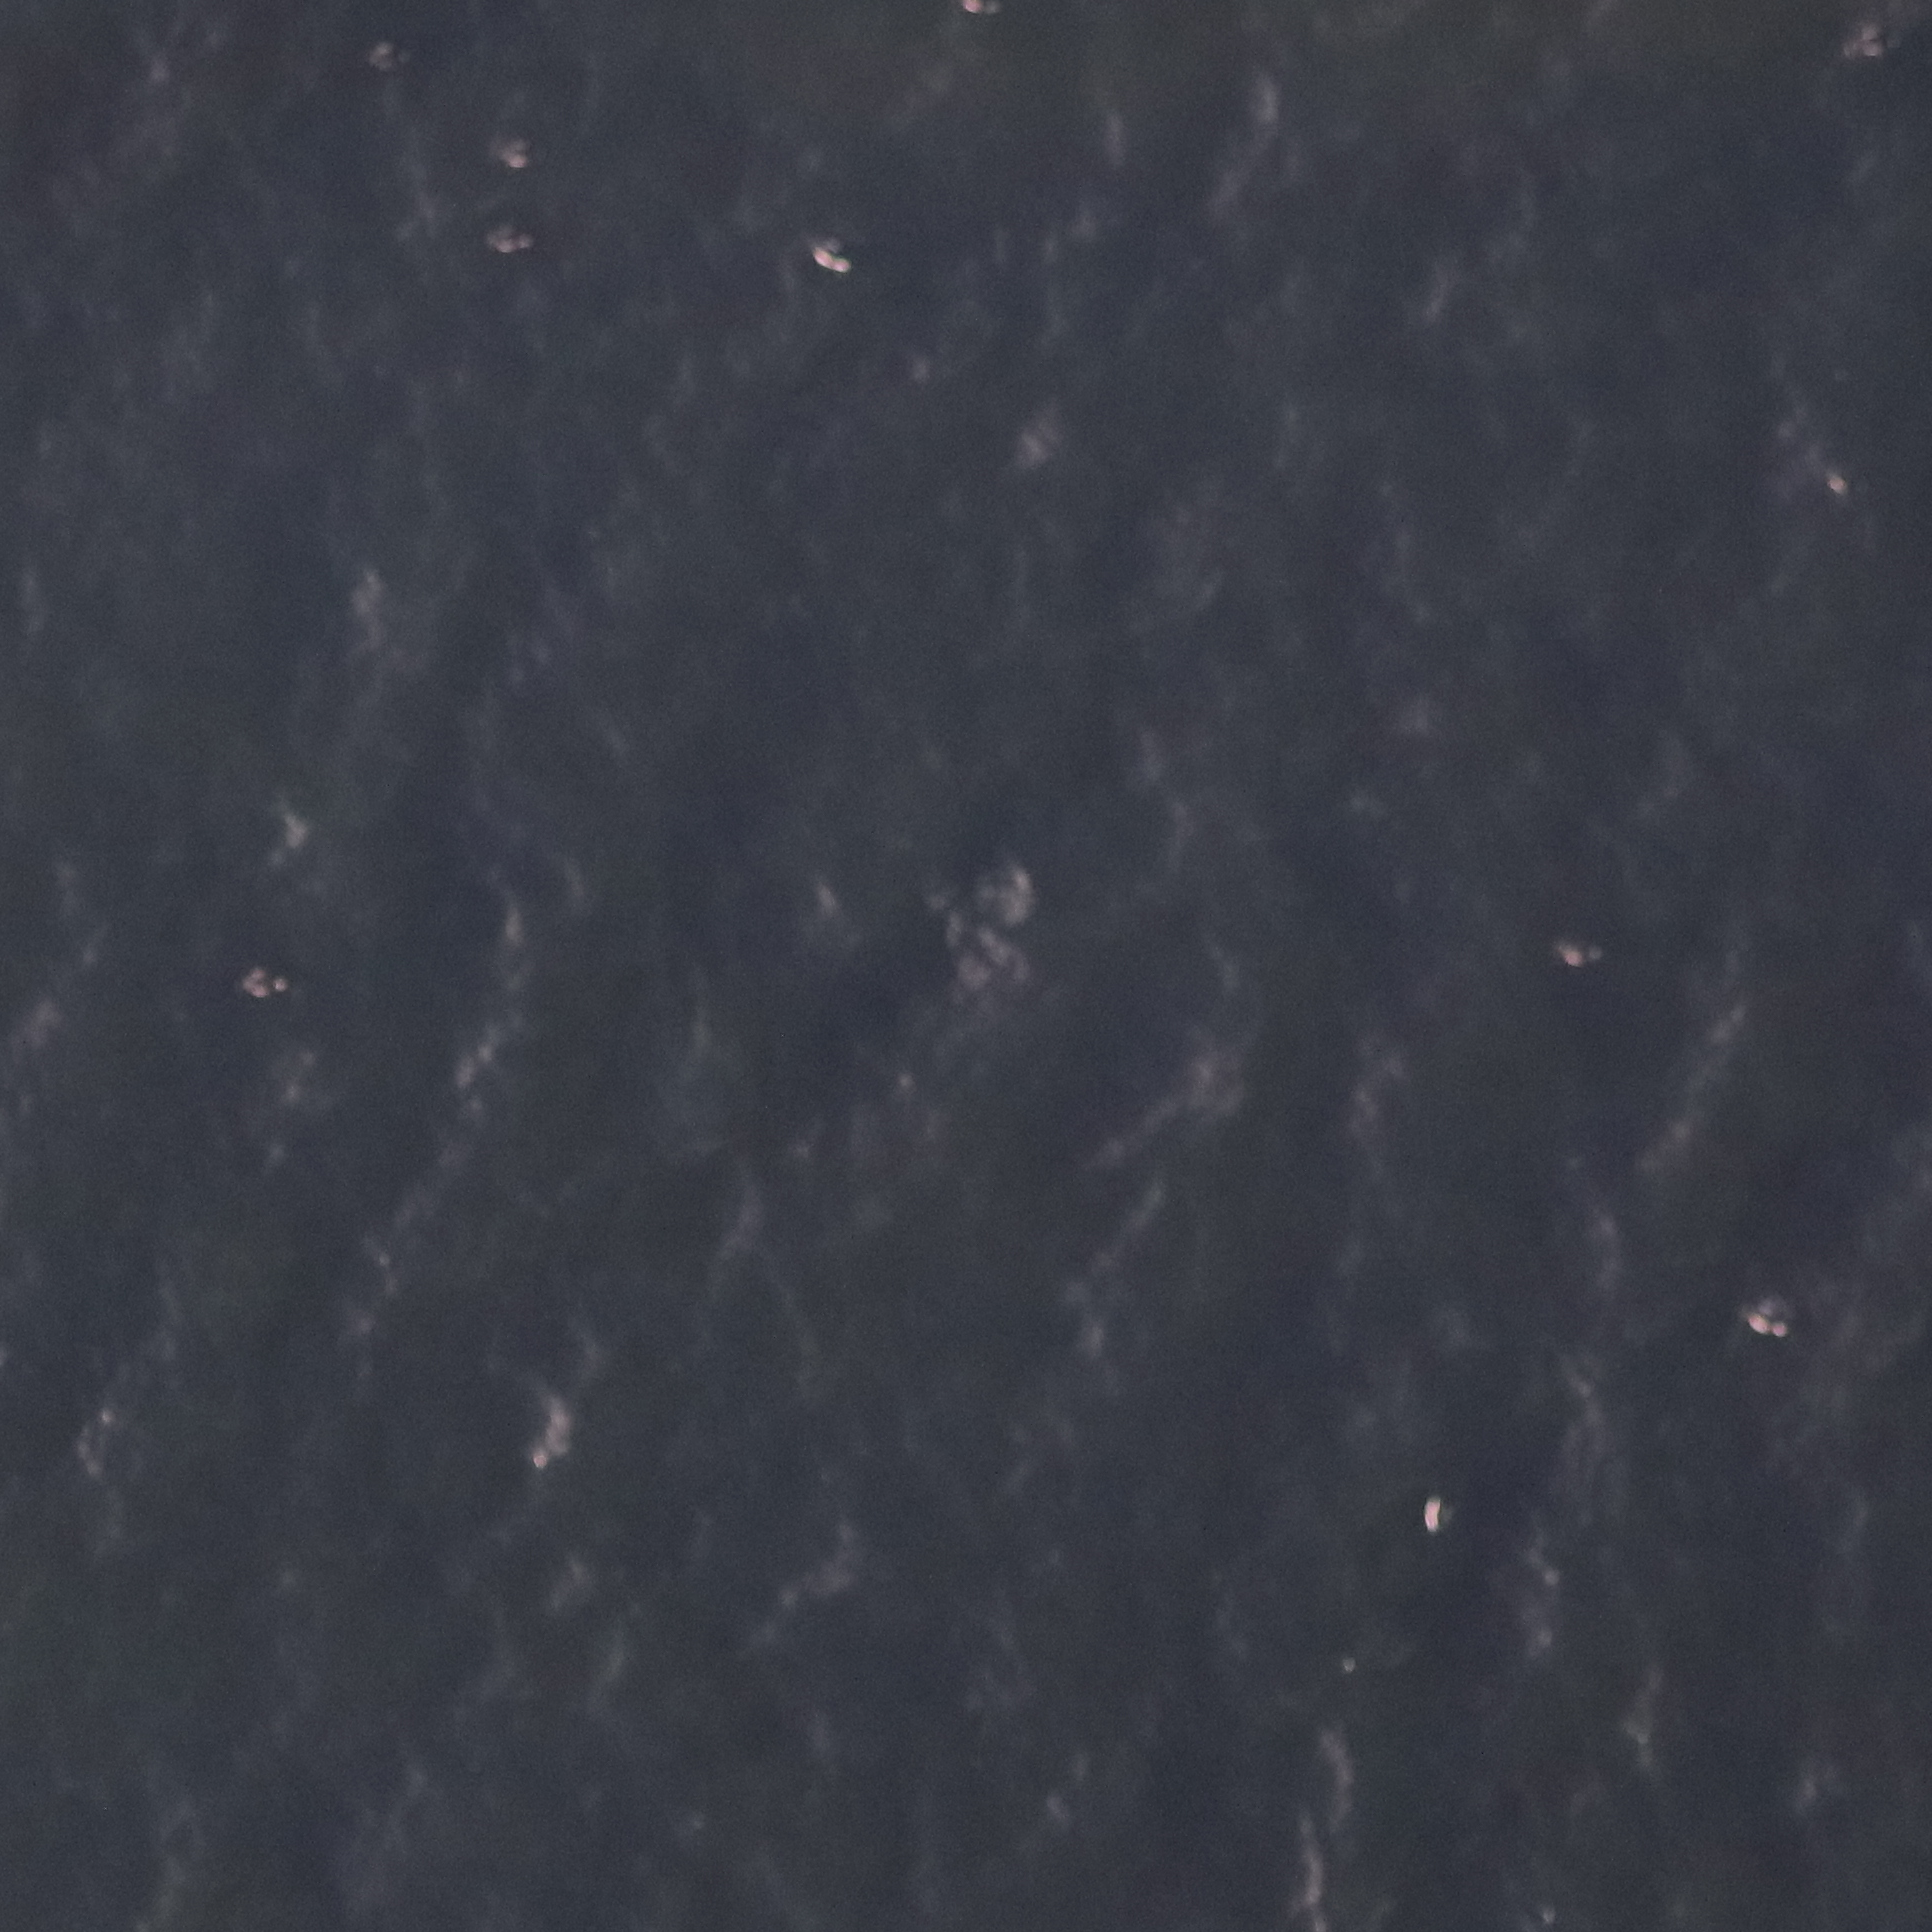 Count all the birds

10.